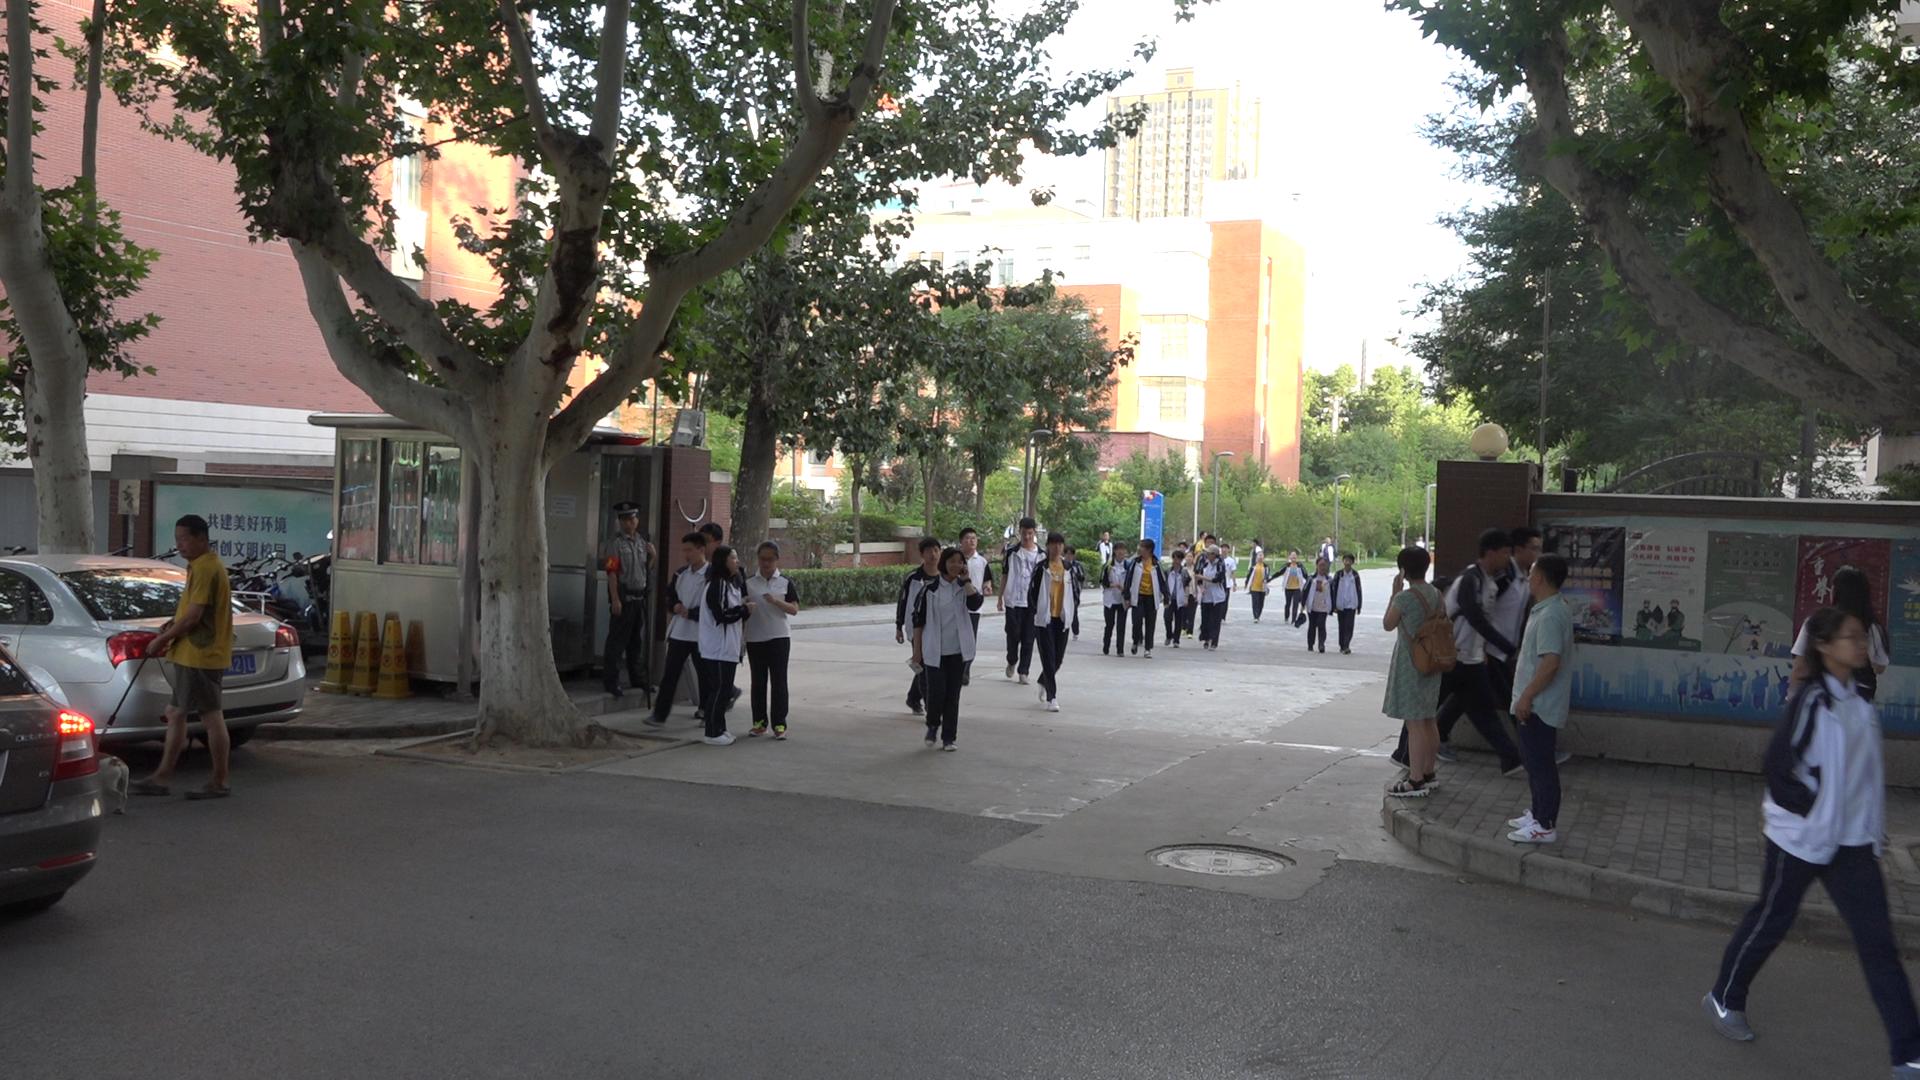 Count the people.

36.